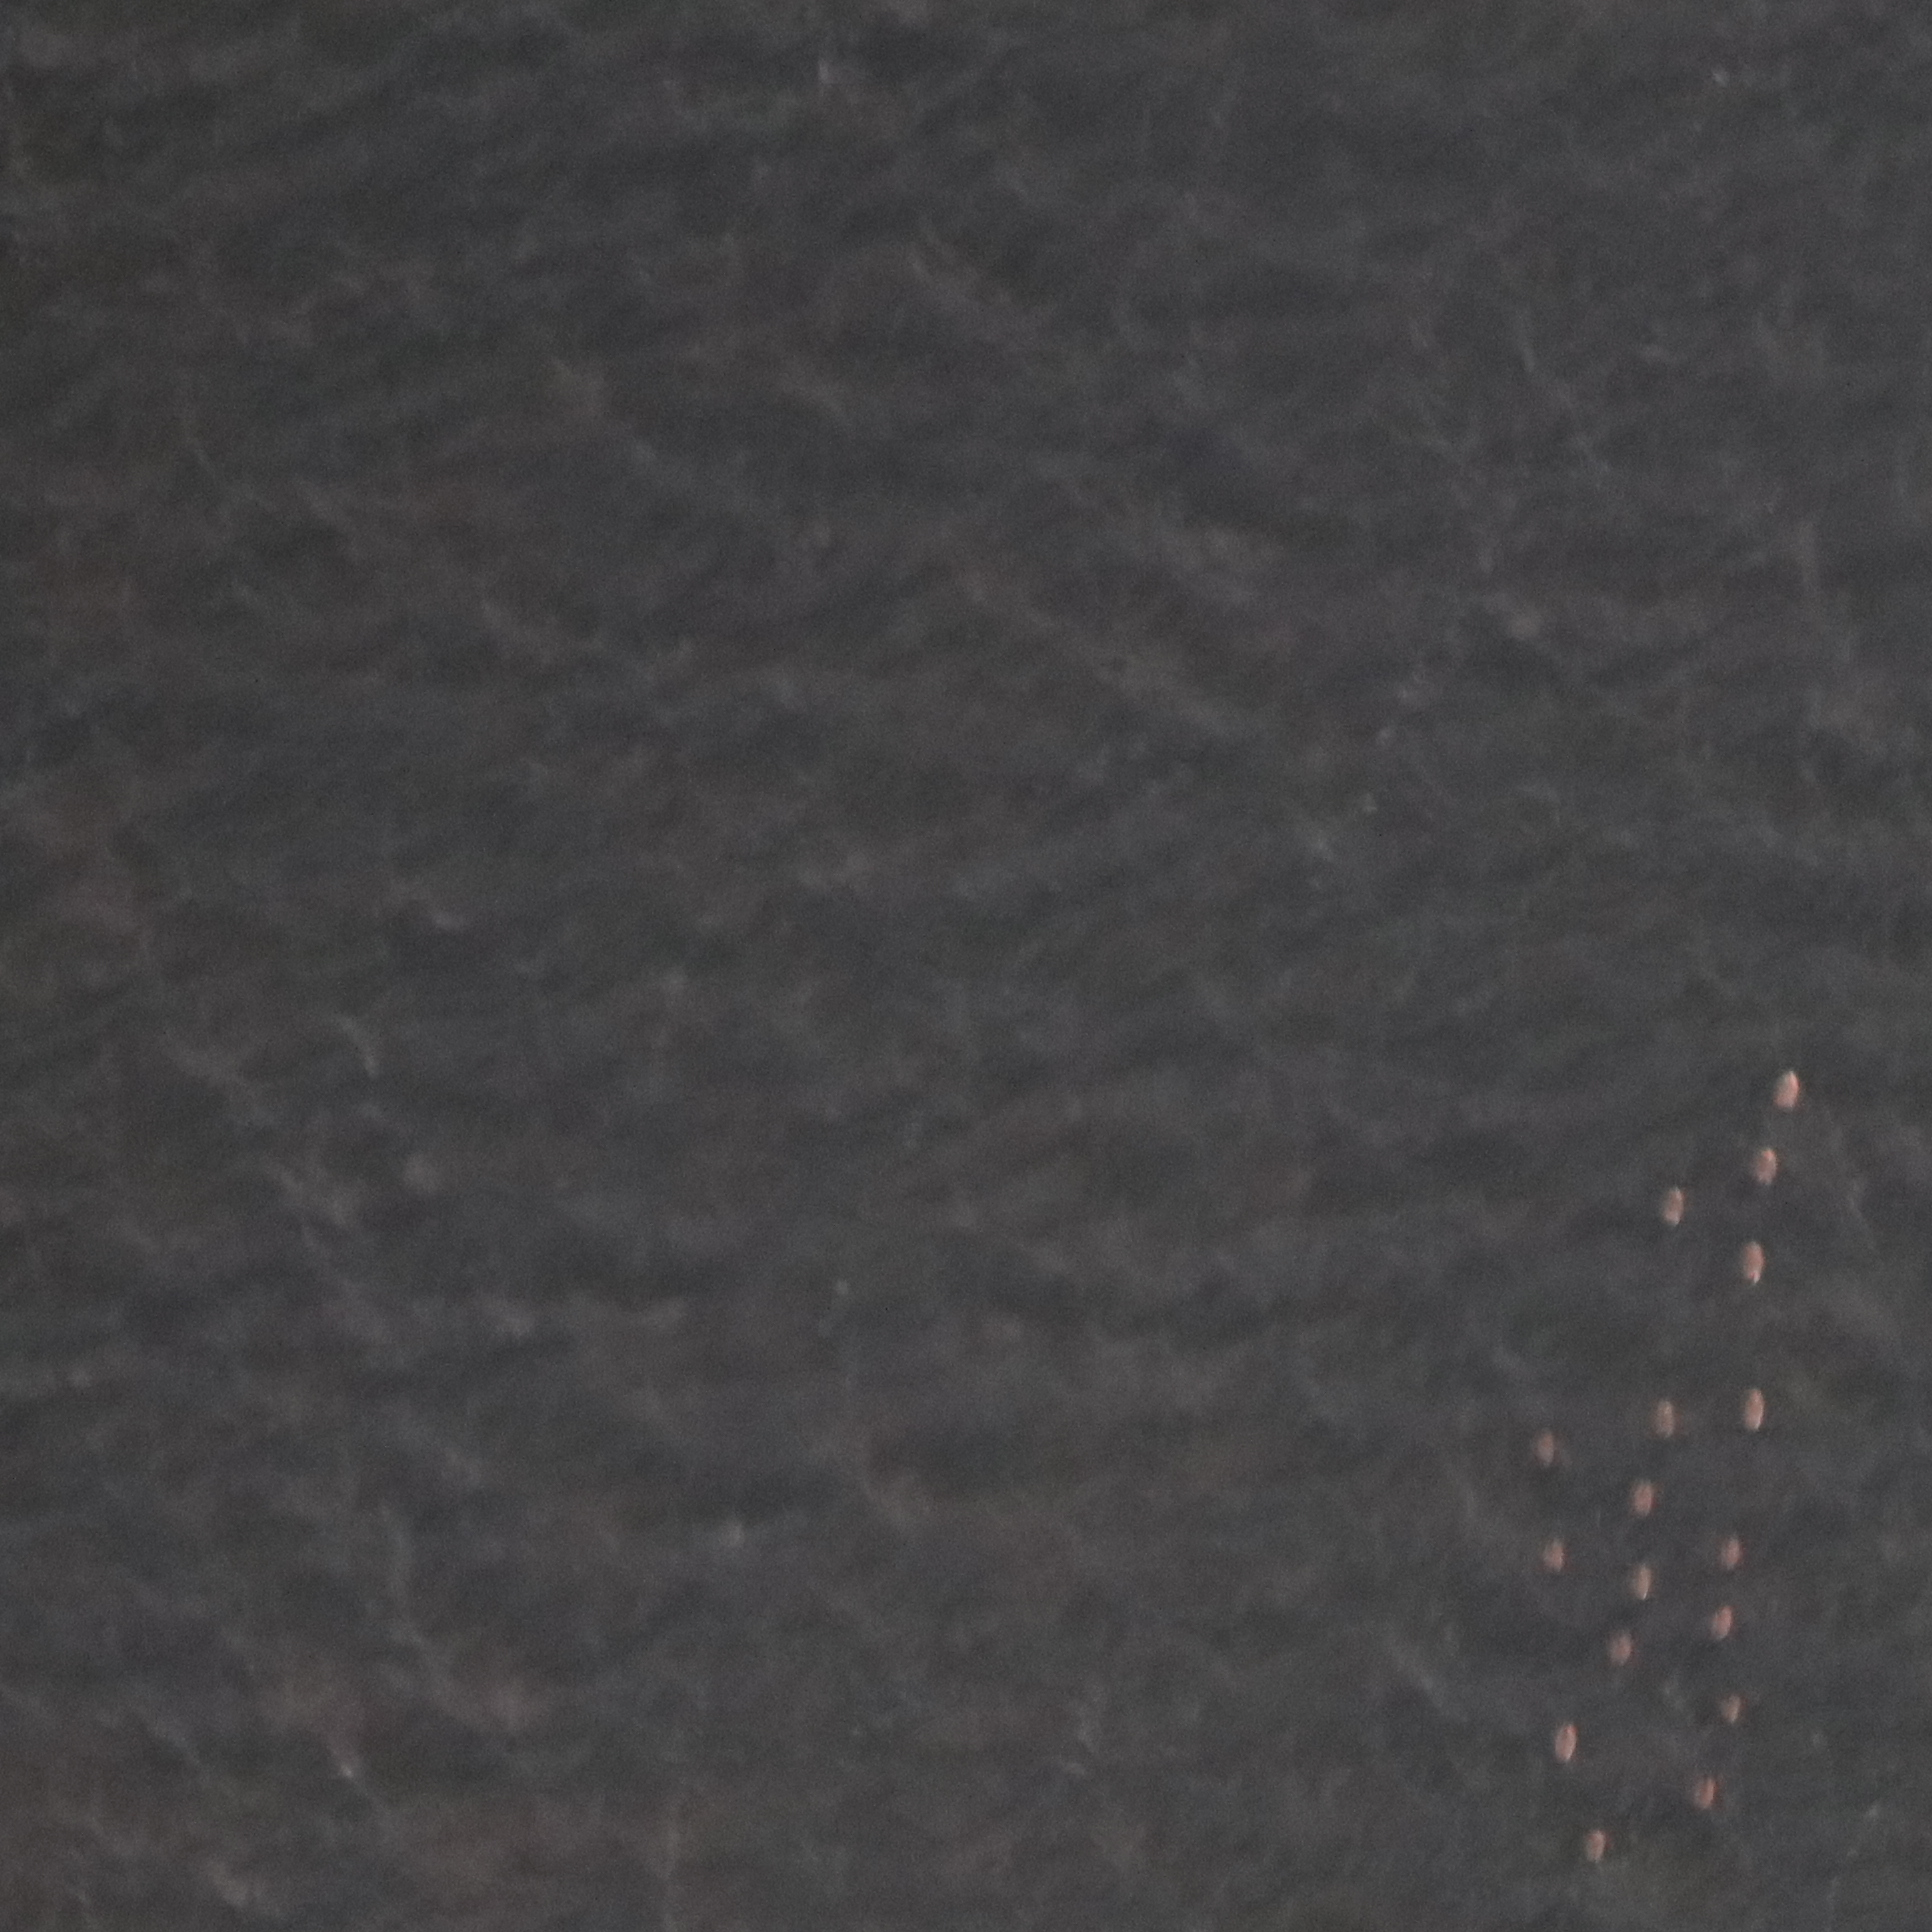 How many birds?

17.